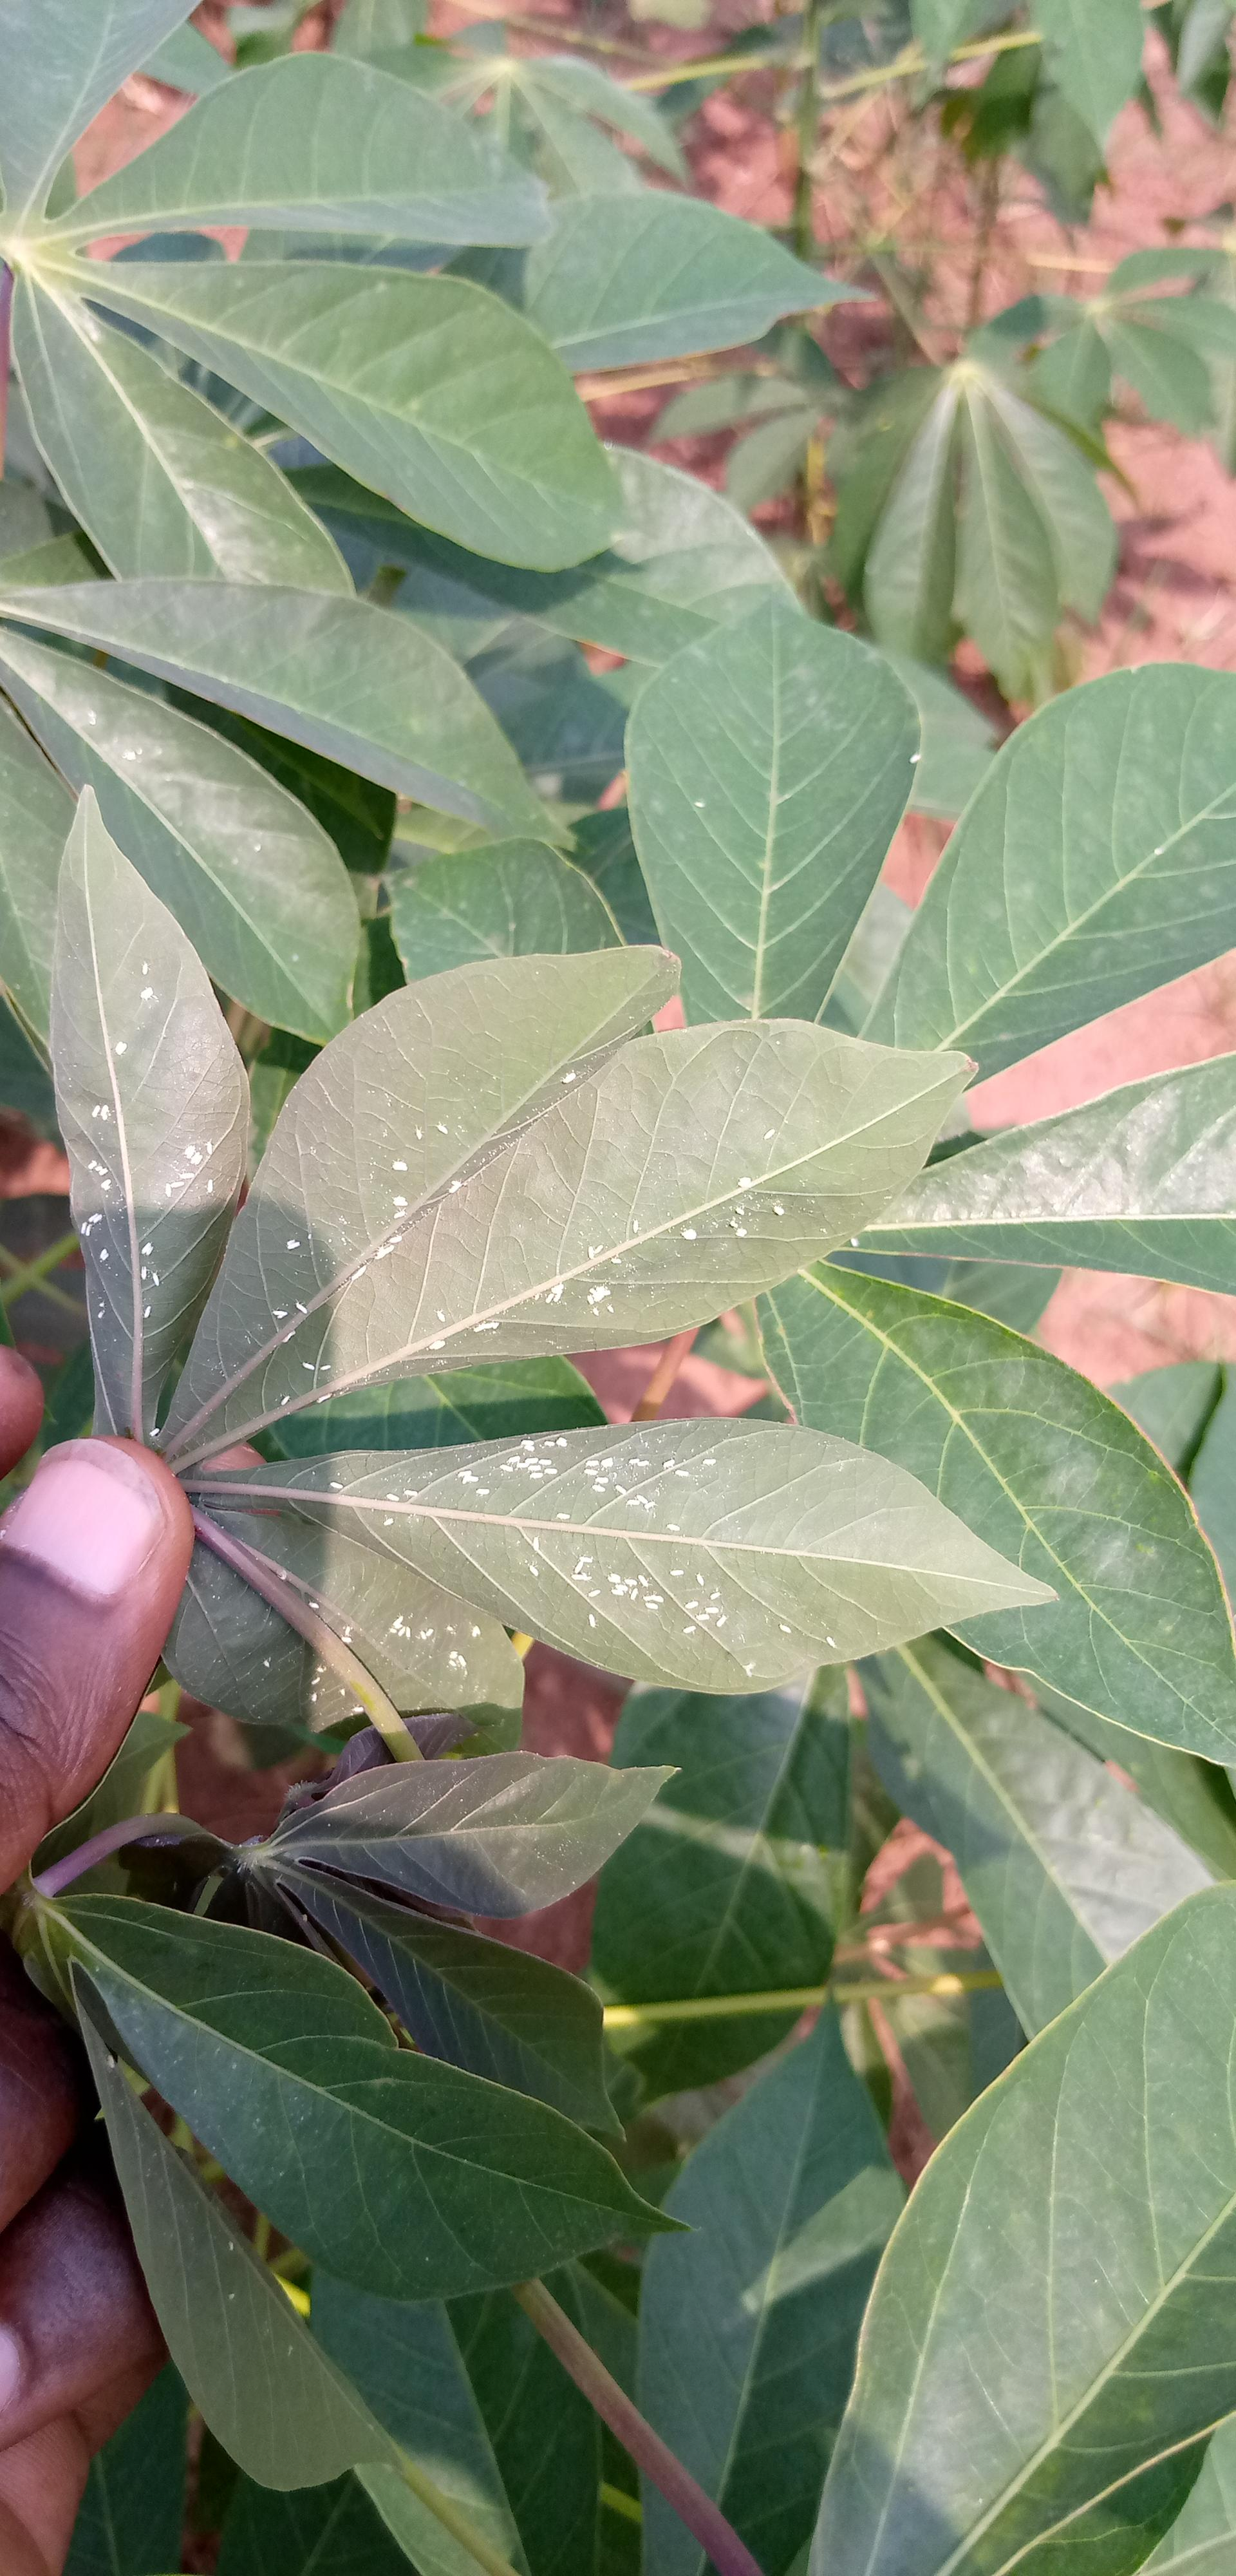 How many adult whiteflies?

174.